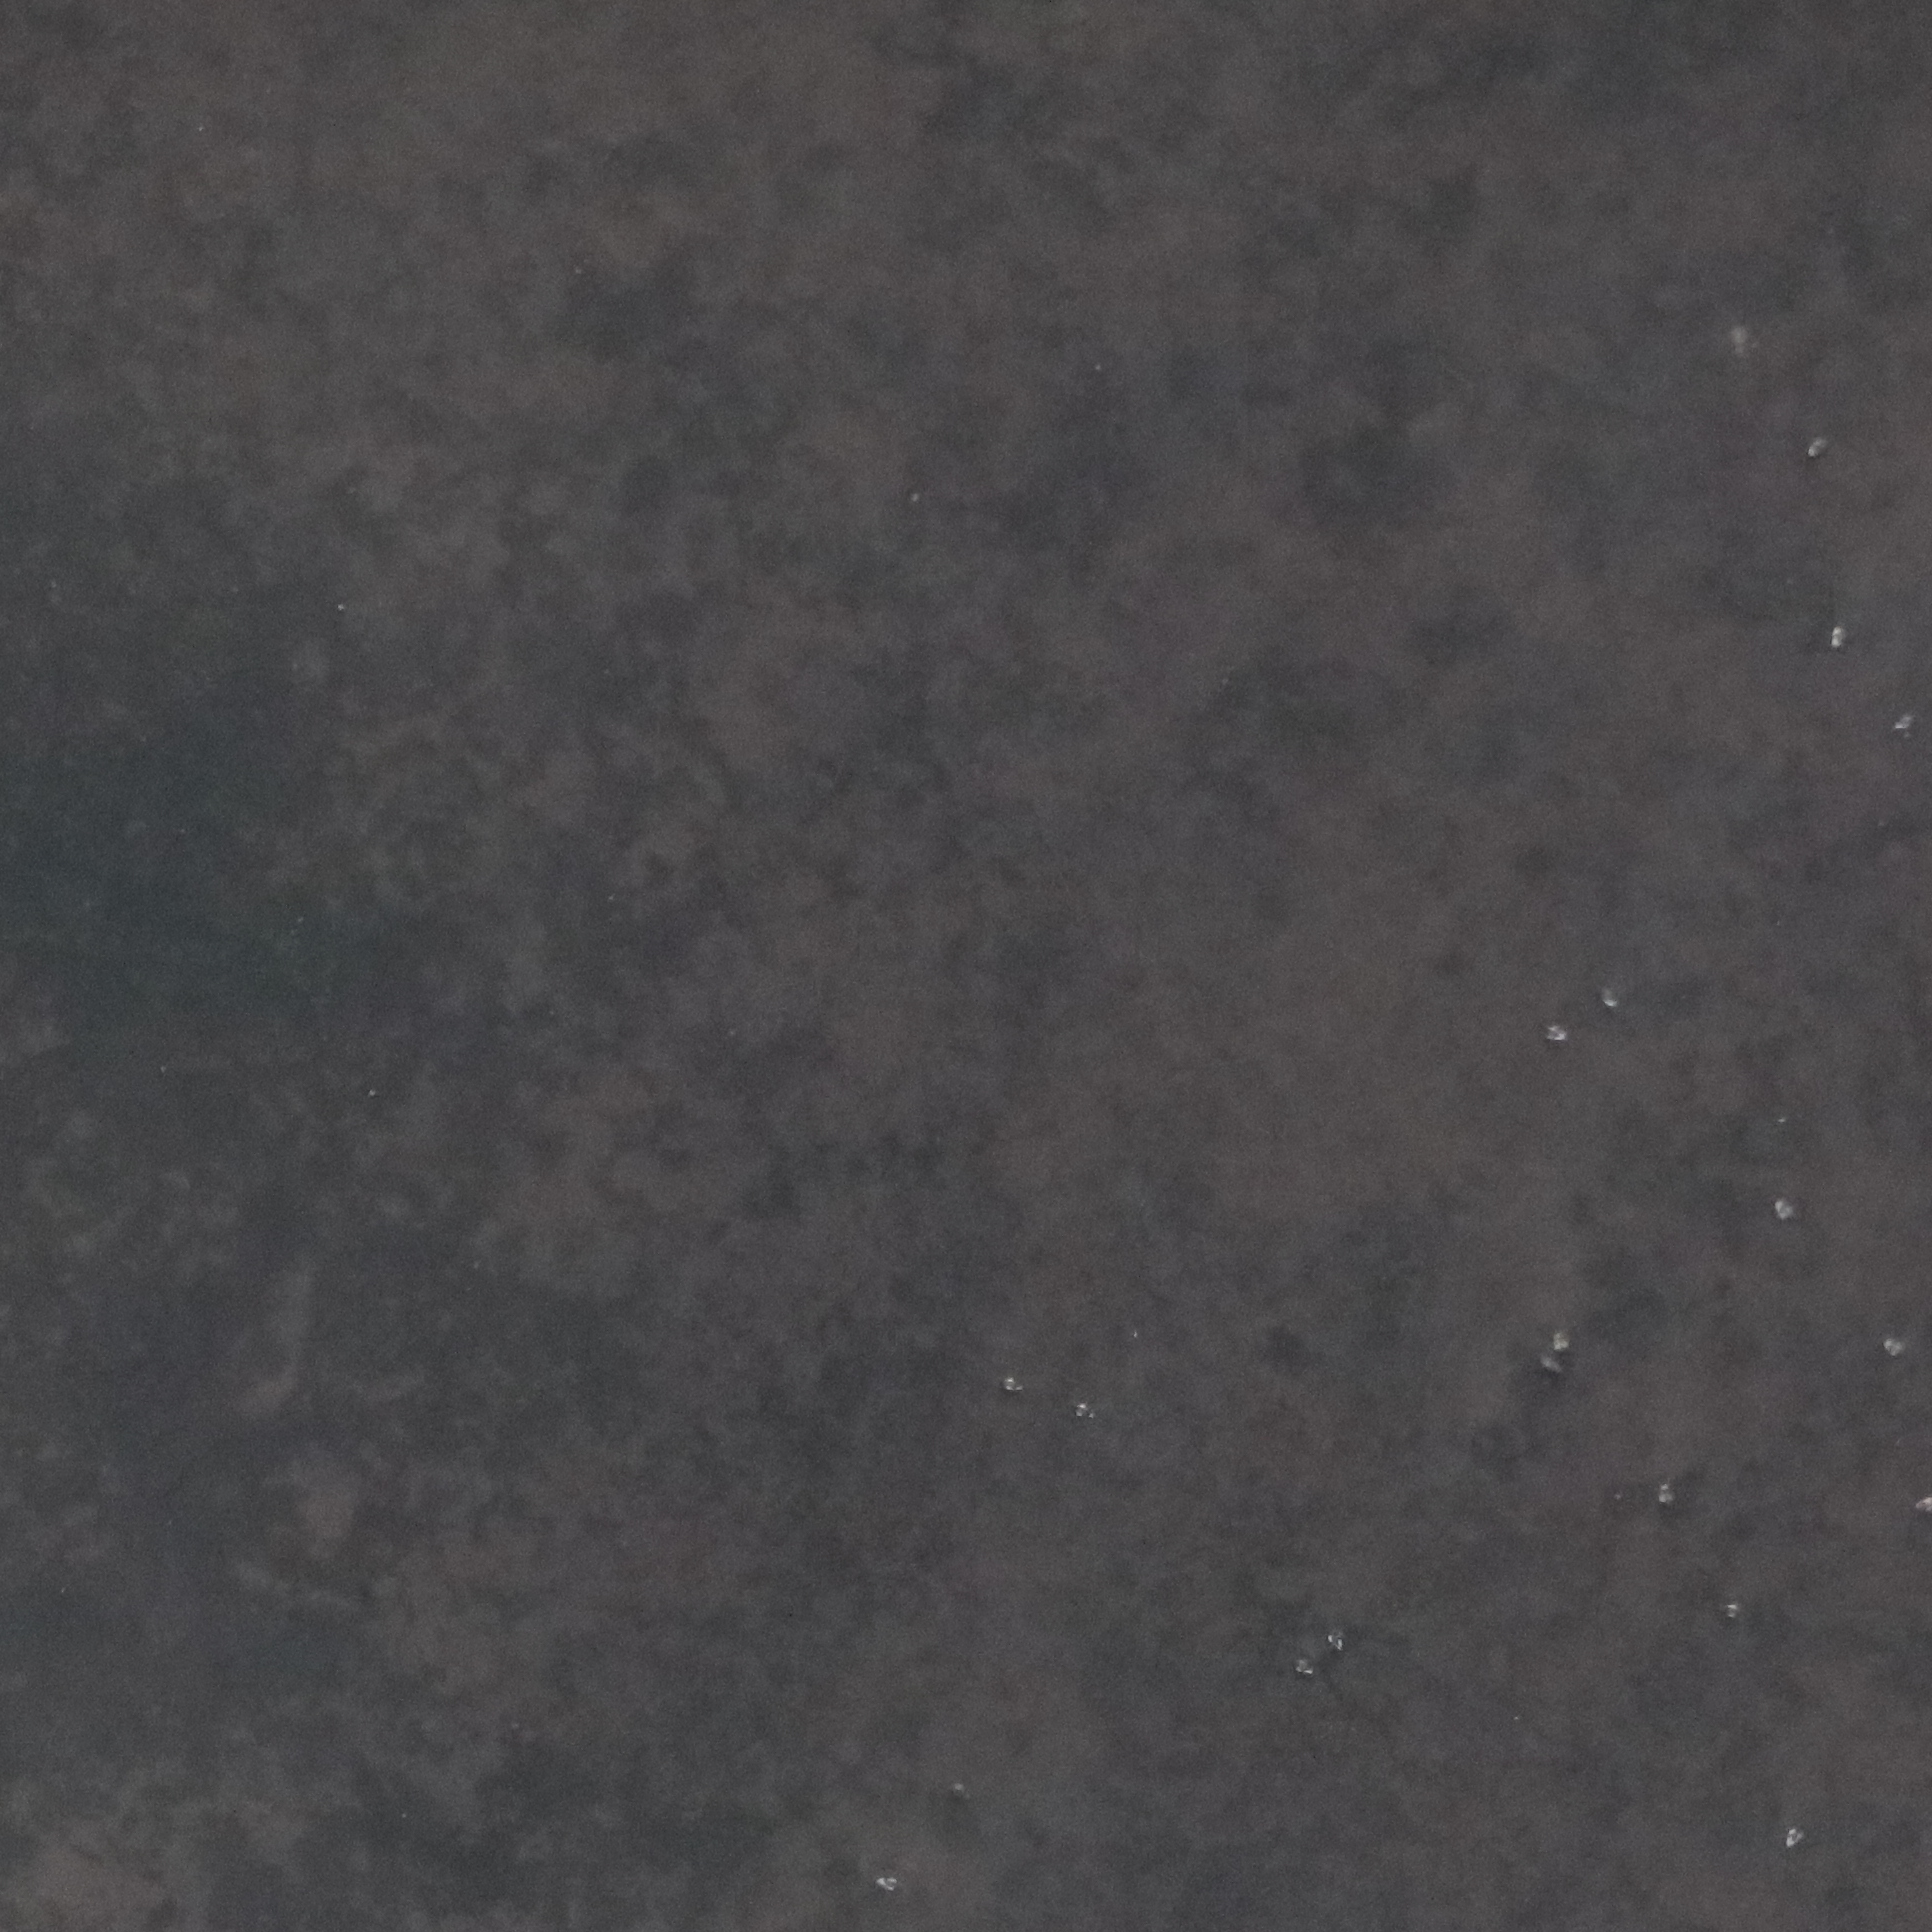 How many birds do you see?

19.